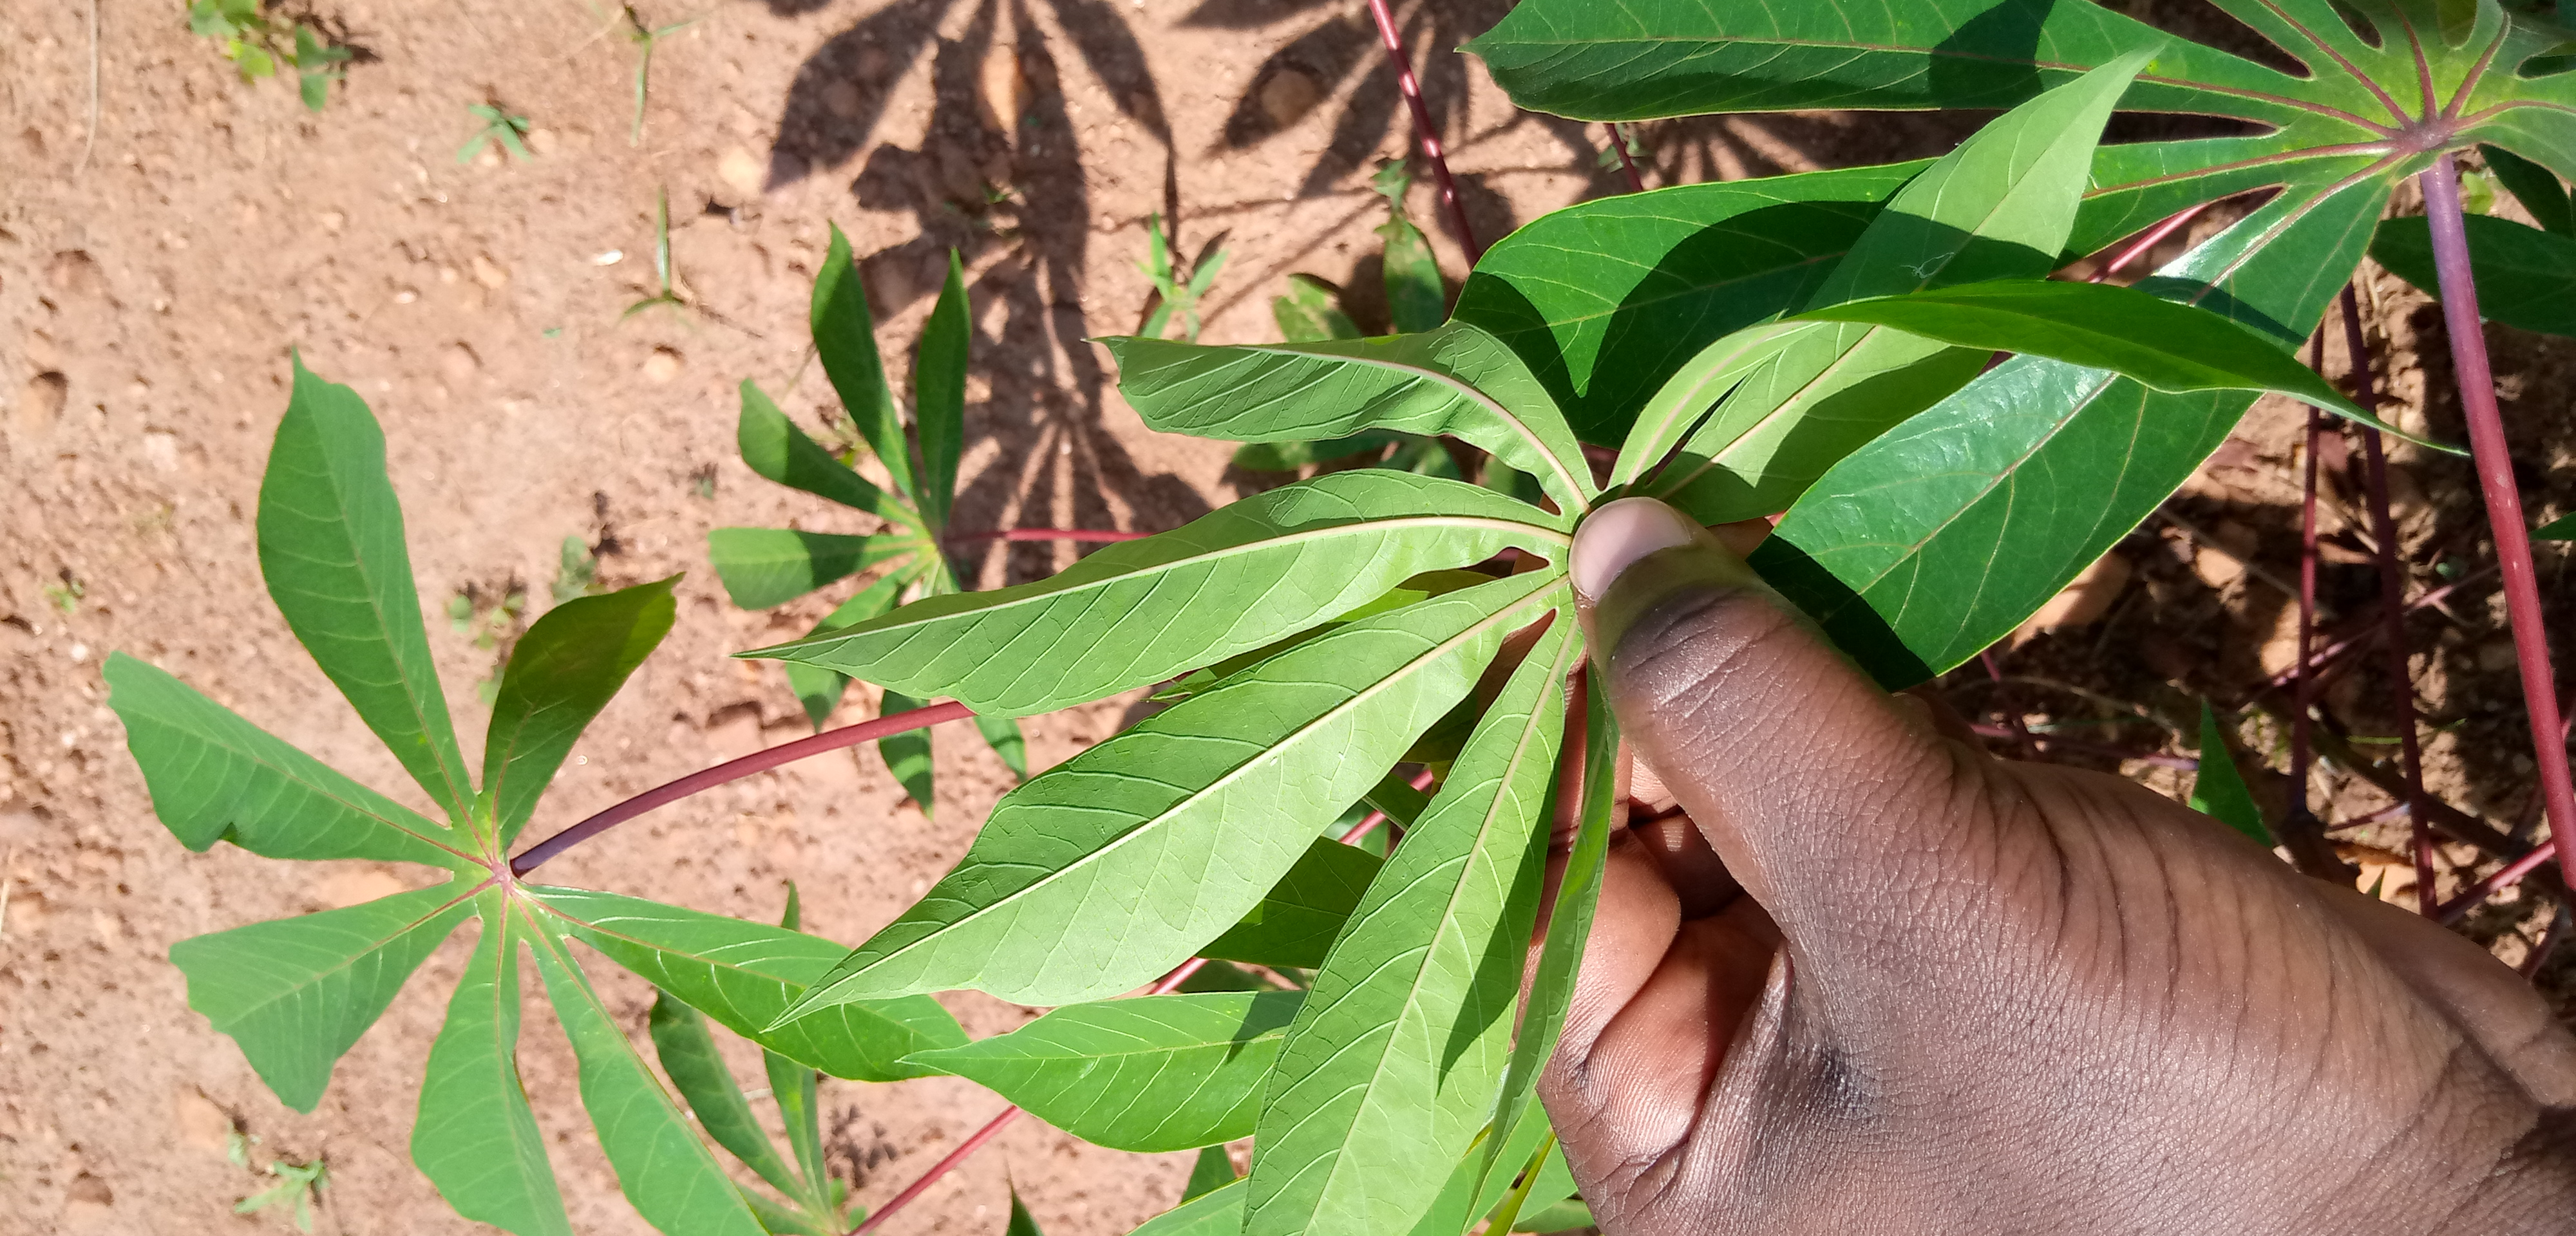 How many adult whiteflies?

2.